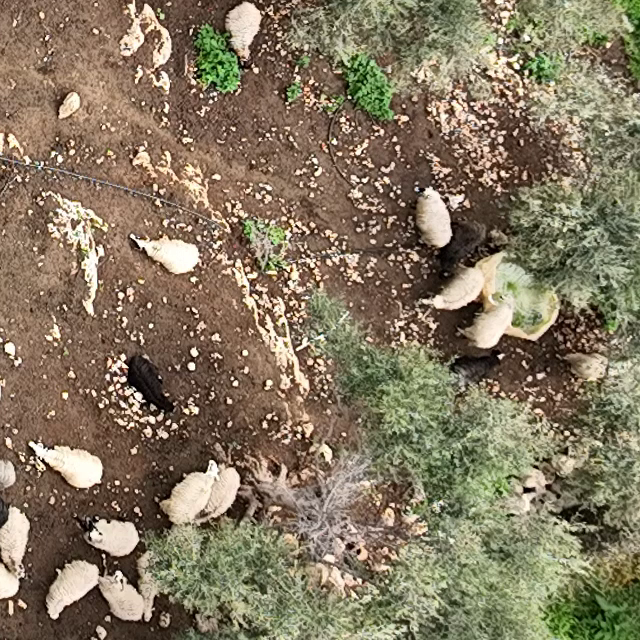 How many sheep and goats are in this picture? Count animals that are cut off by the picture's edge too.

21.